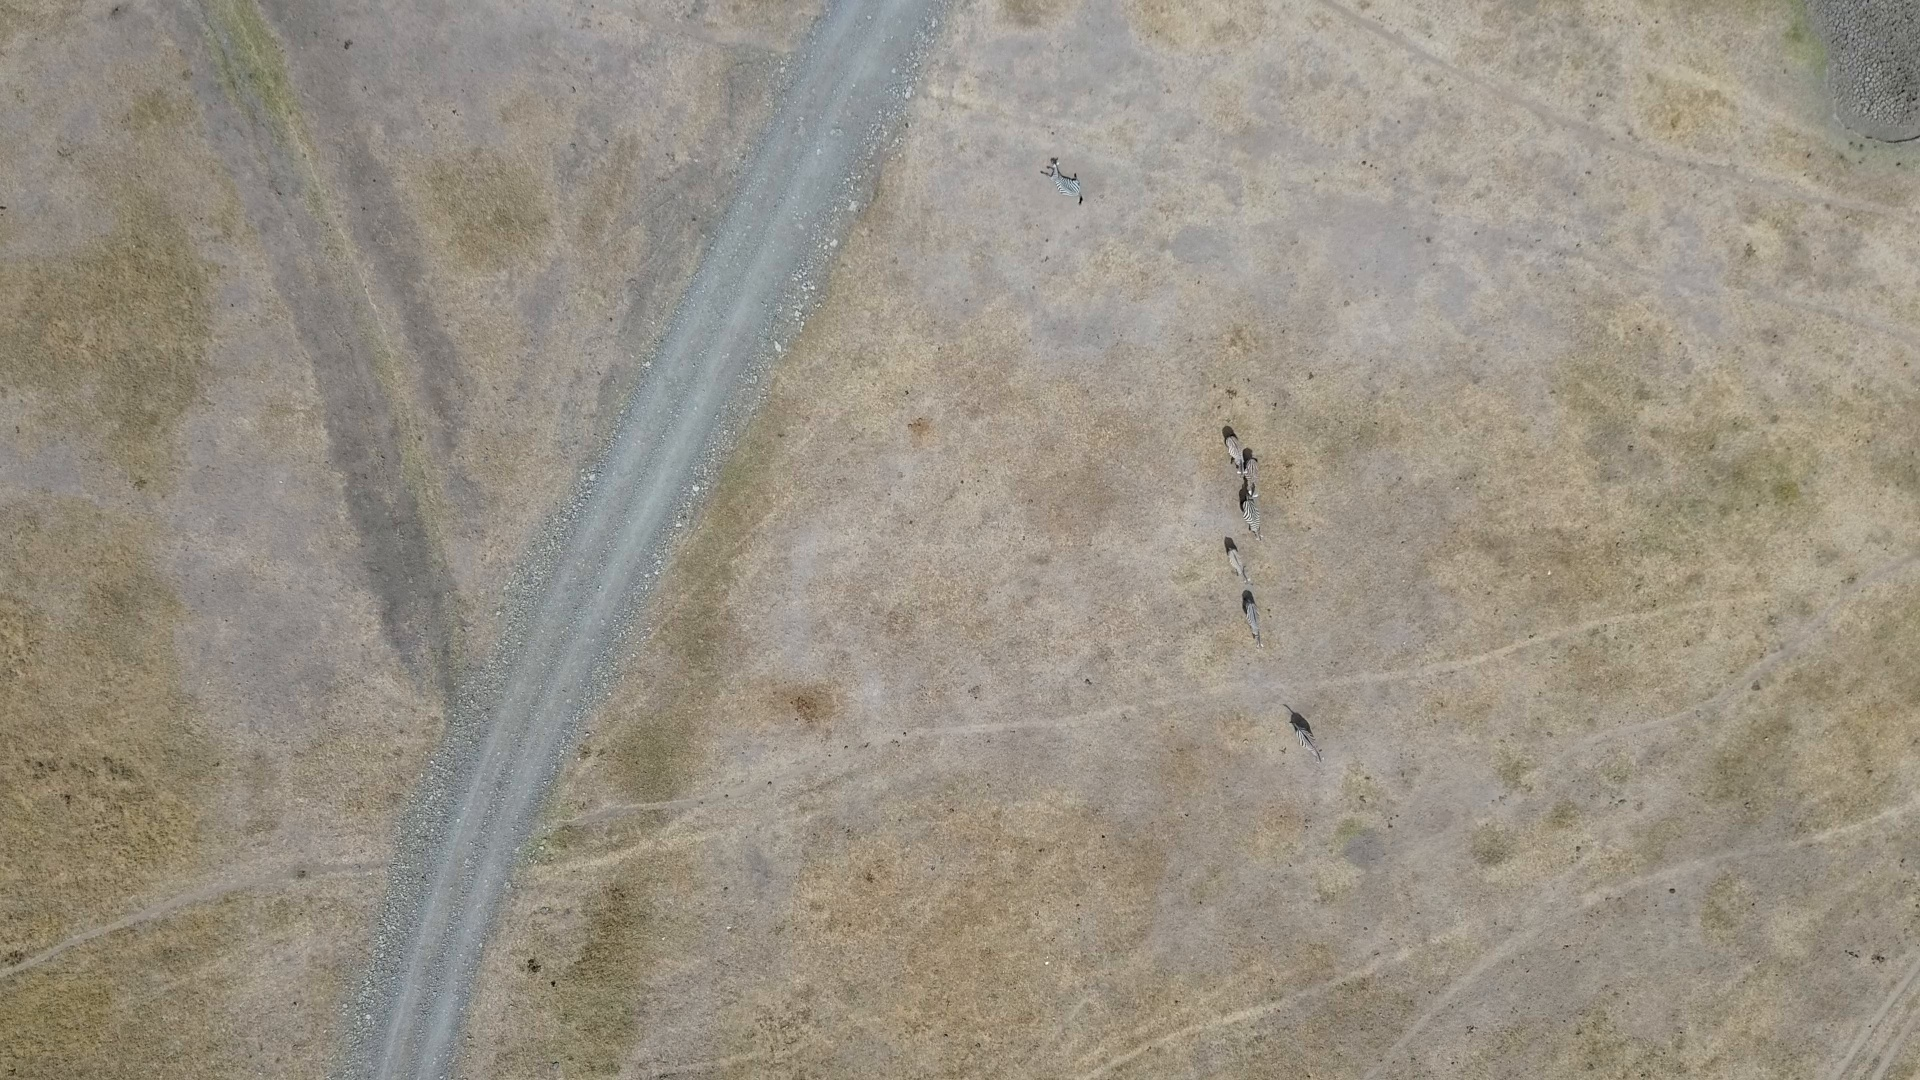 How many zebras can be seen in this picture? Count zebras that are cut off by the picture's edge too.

7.